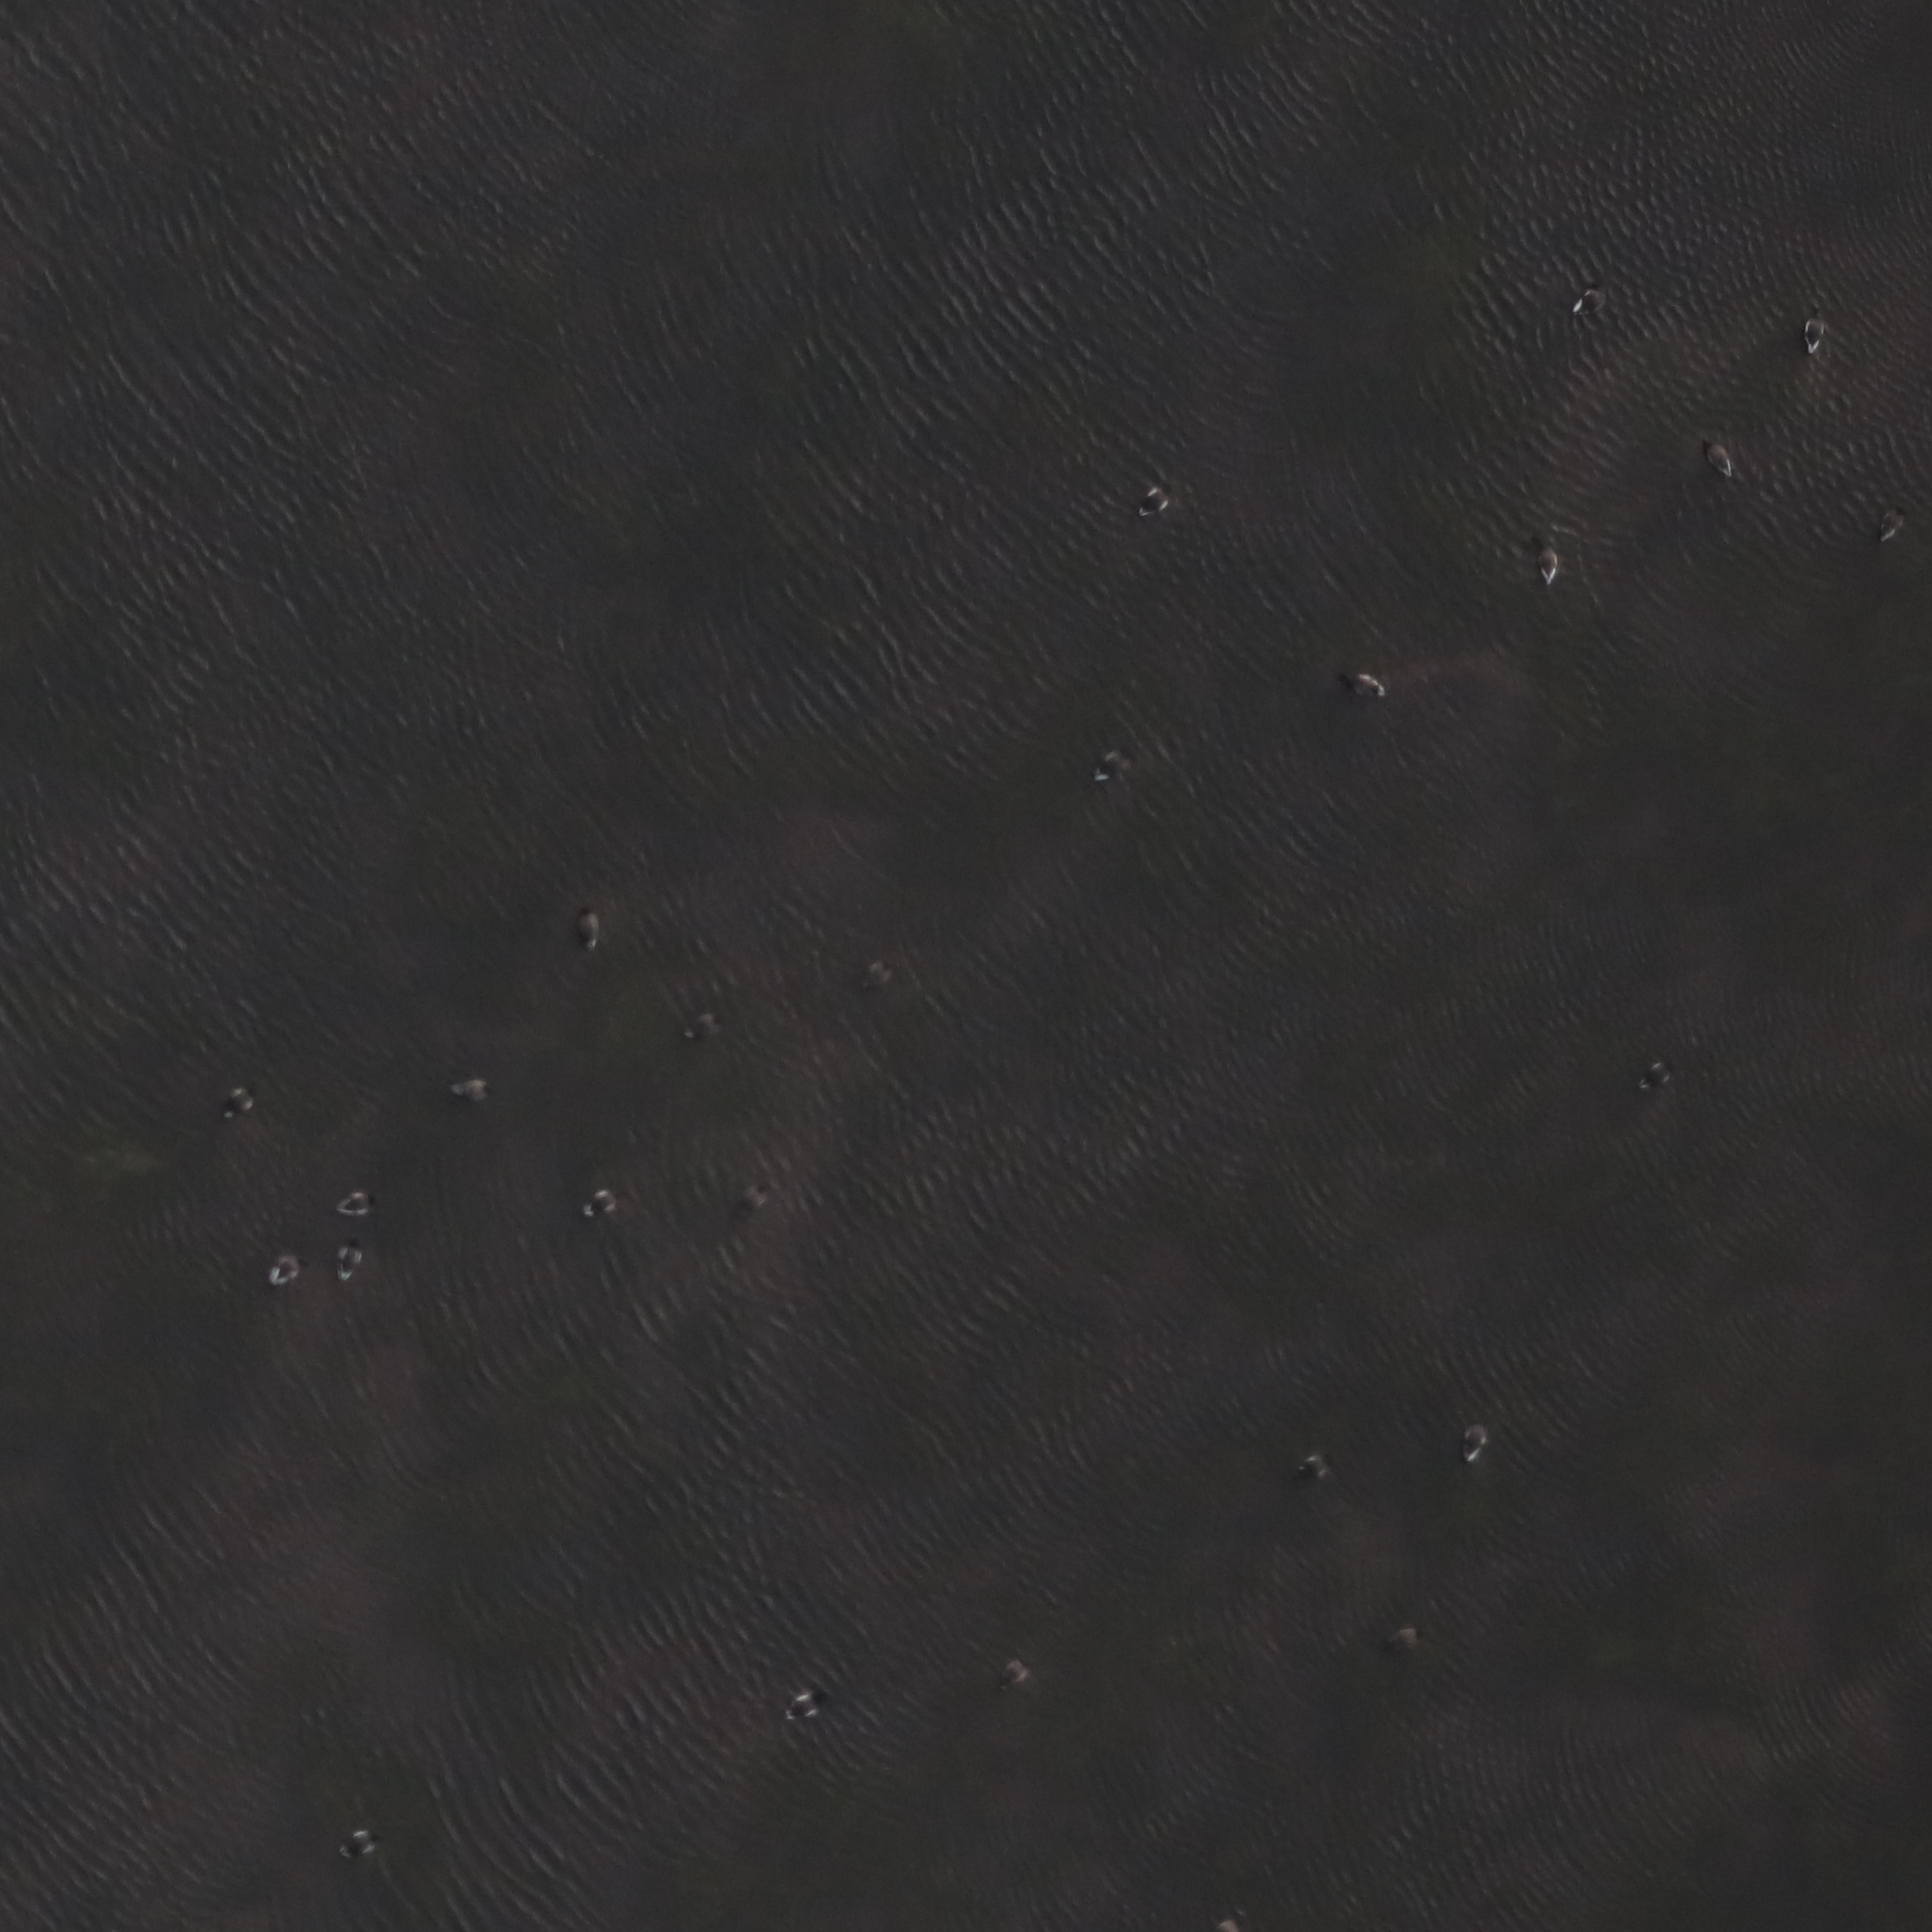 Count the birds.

25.